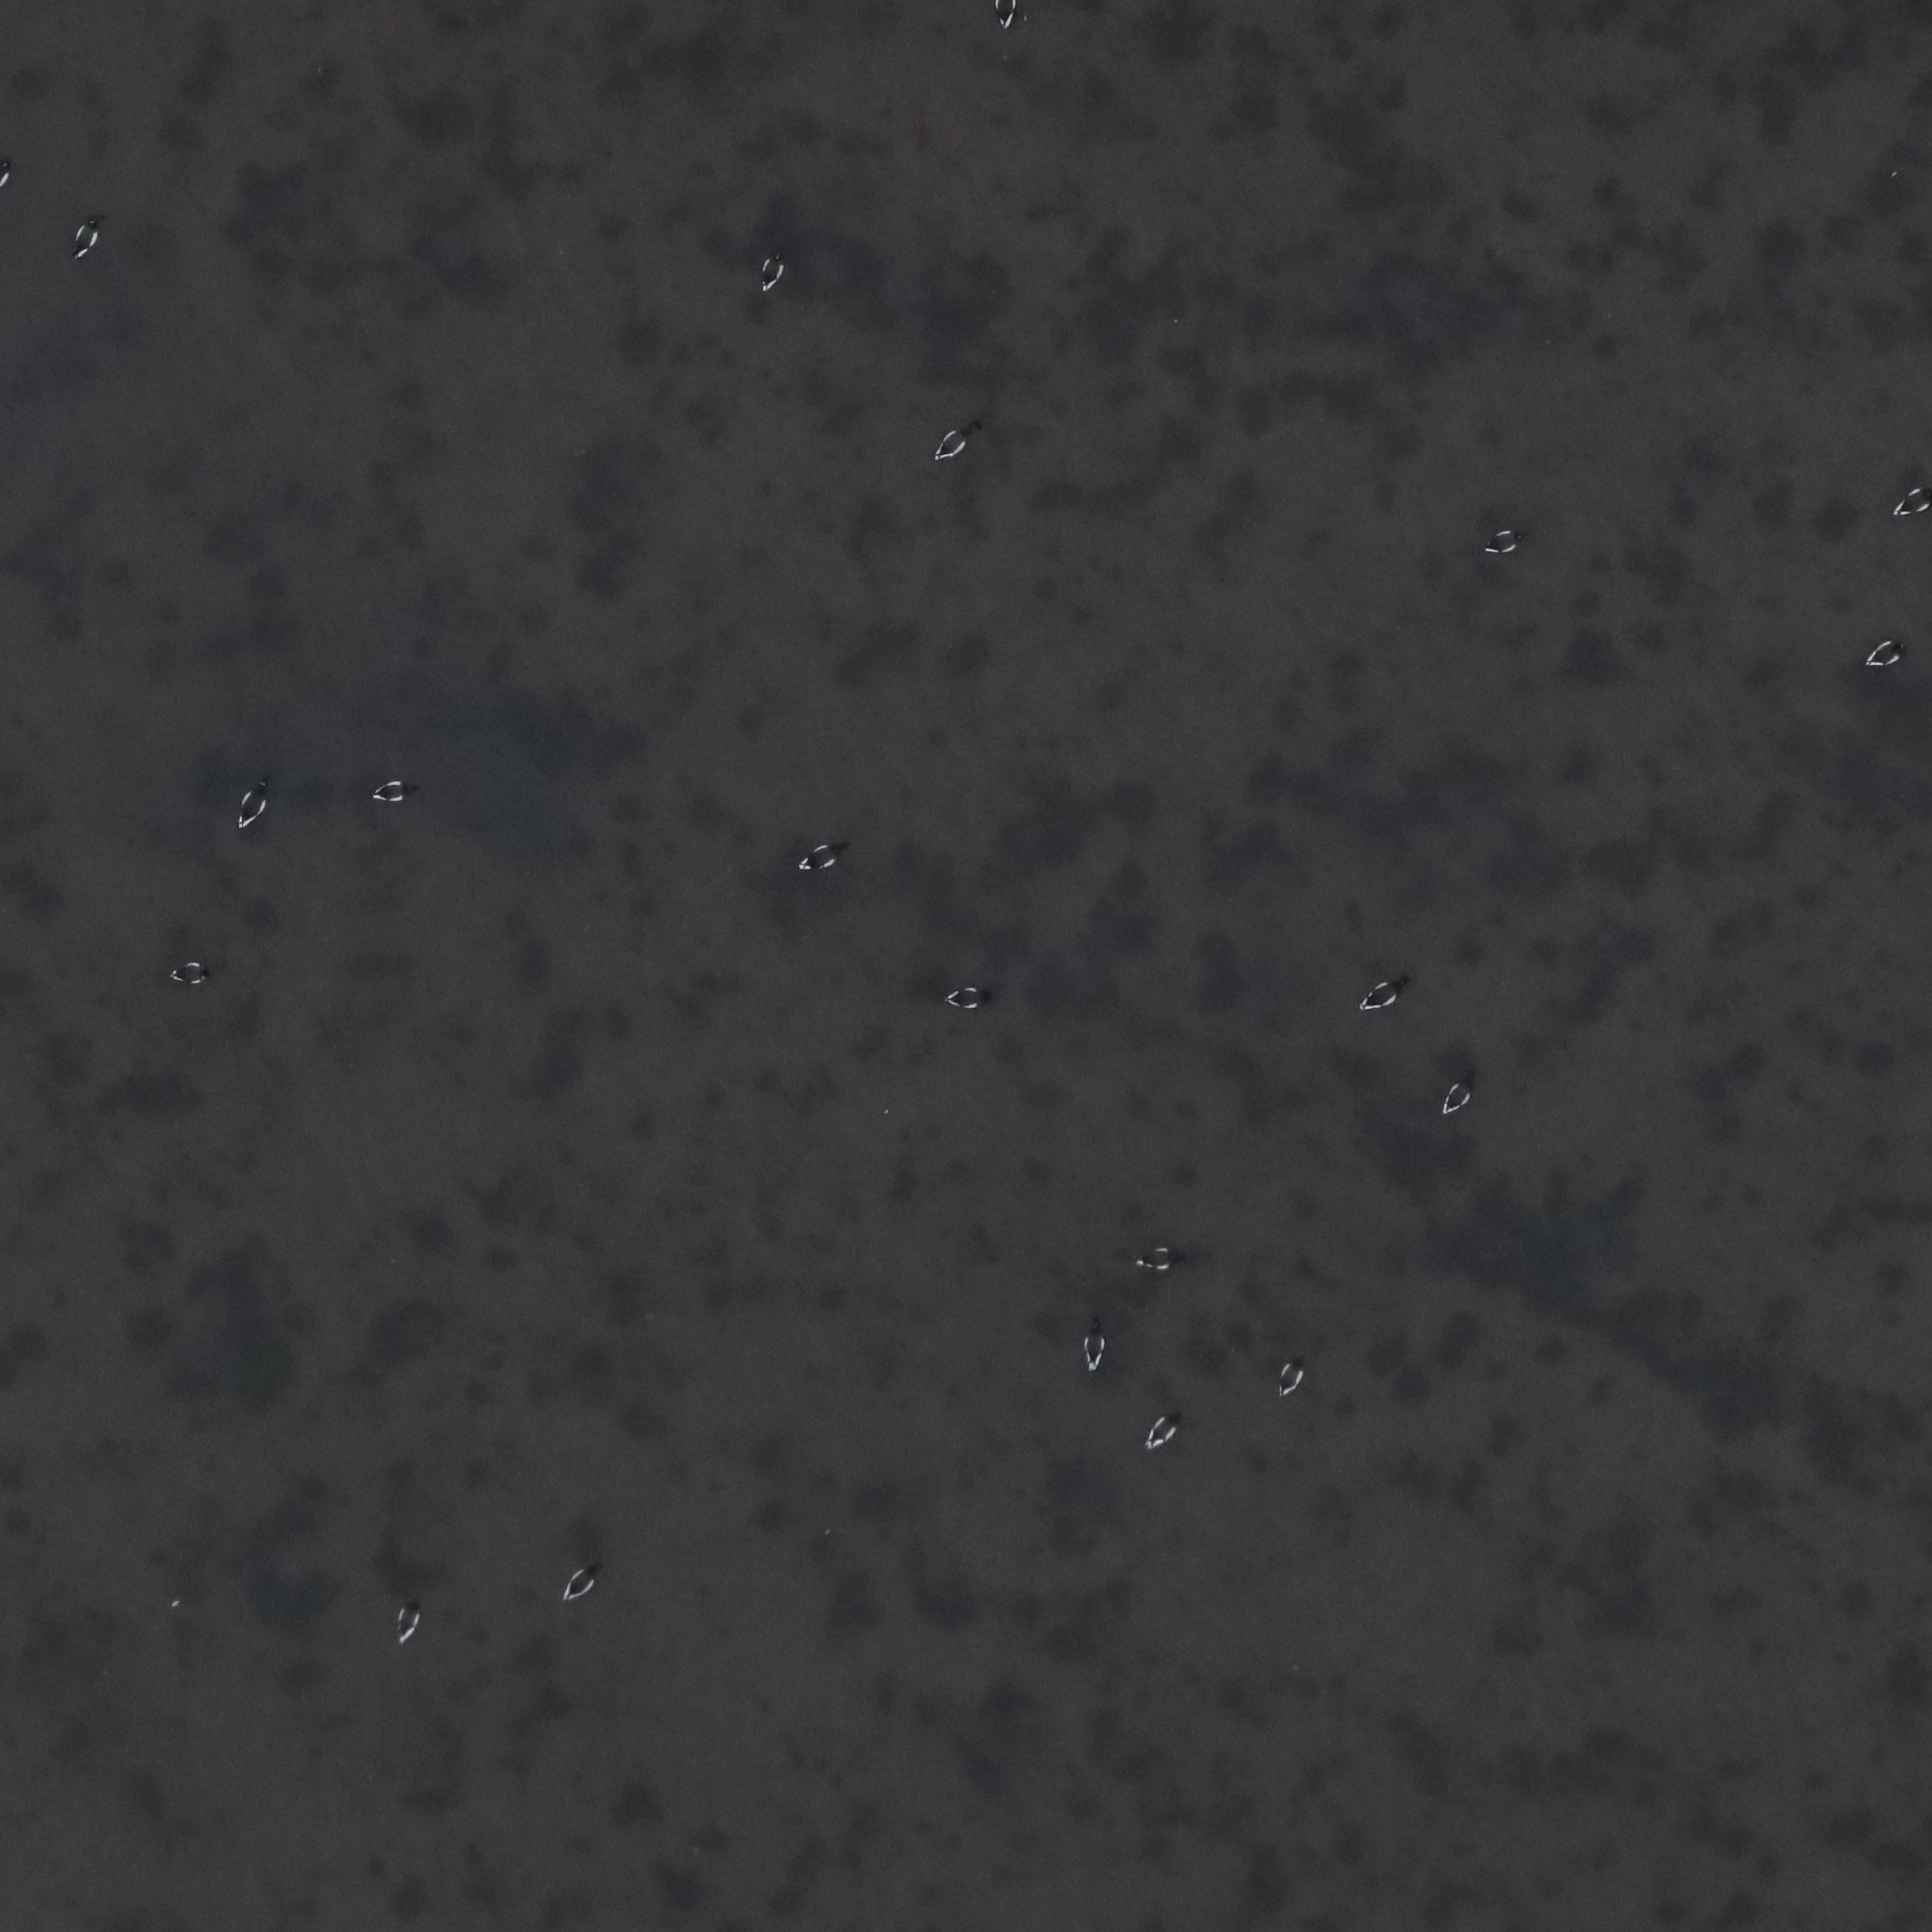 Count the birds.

20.